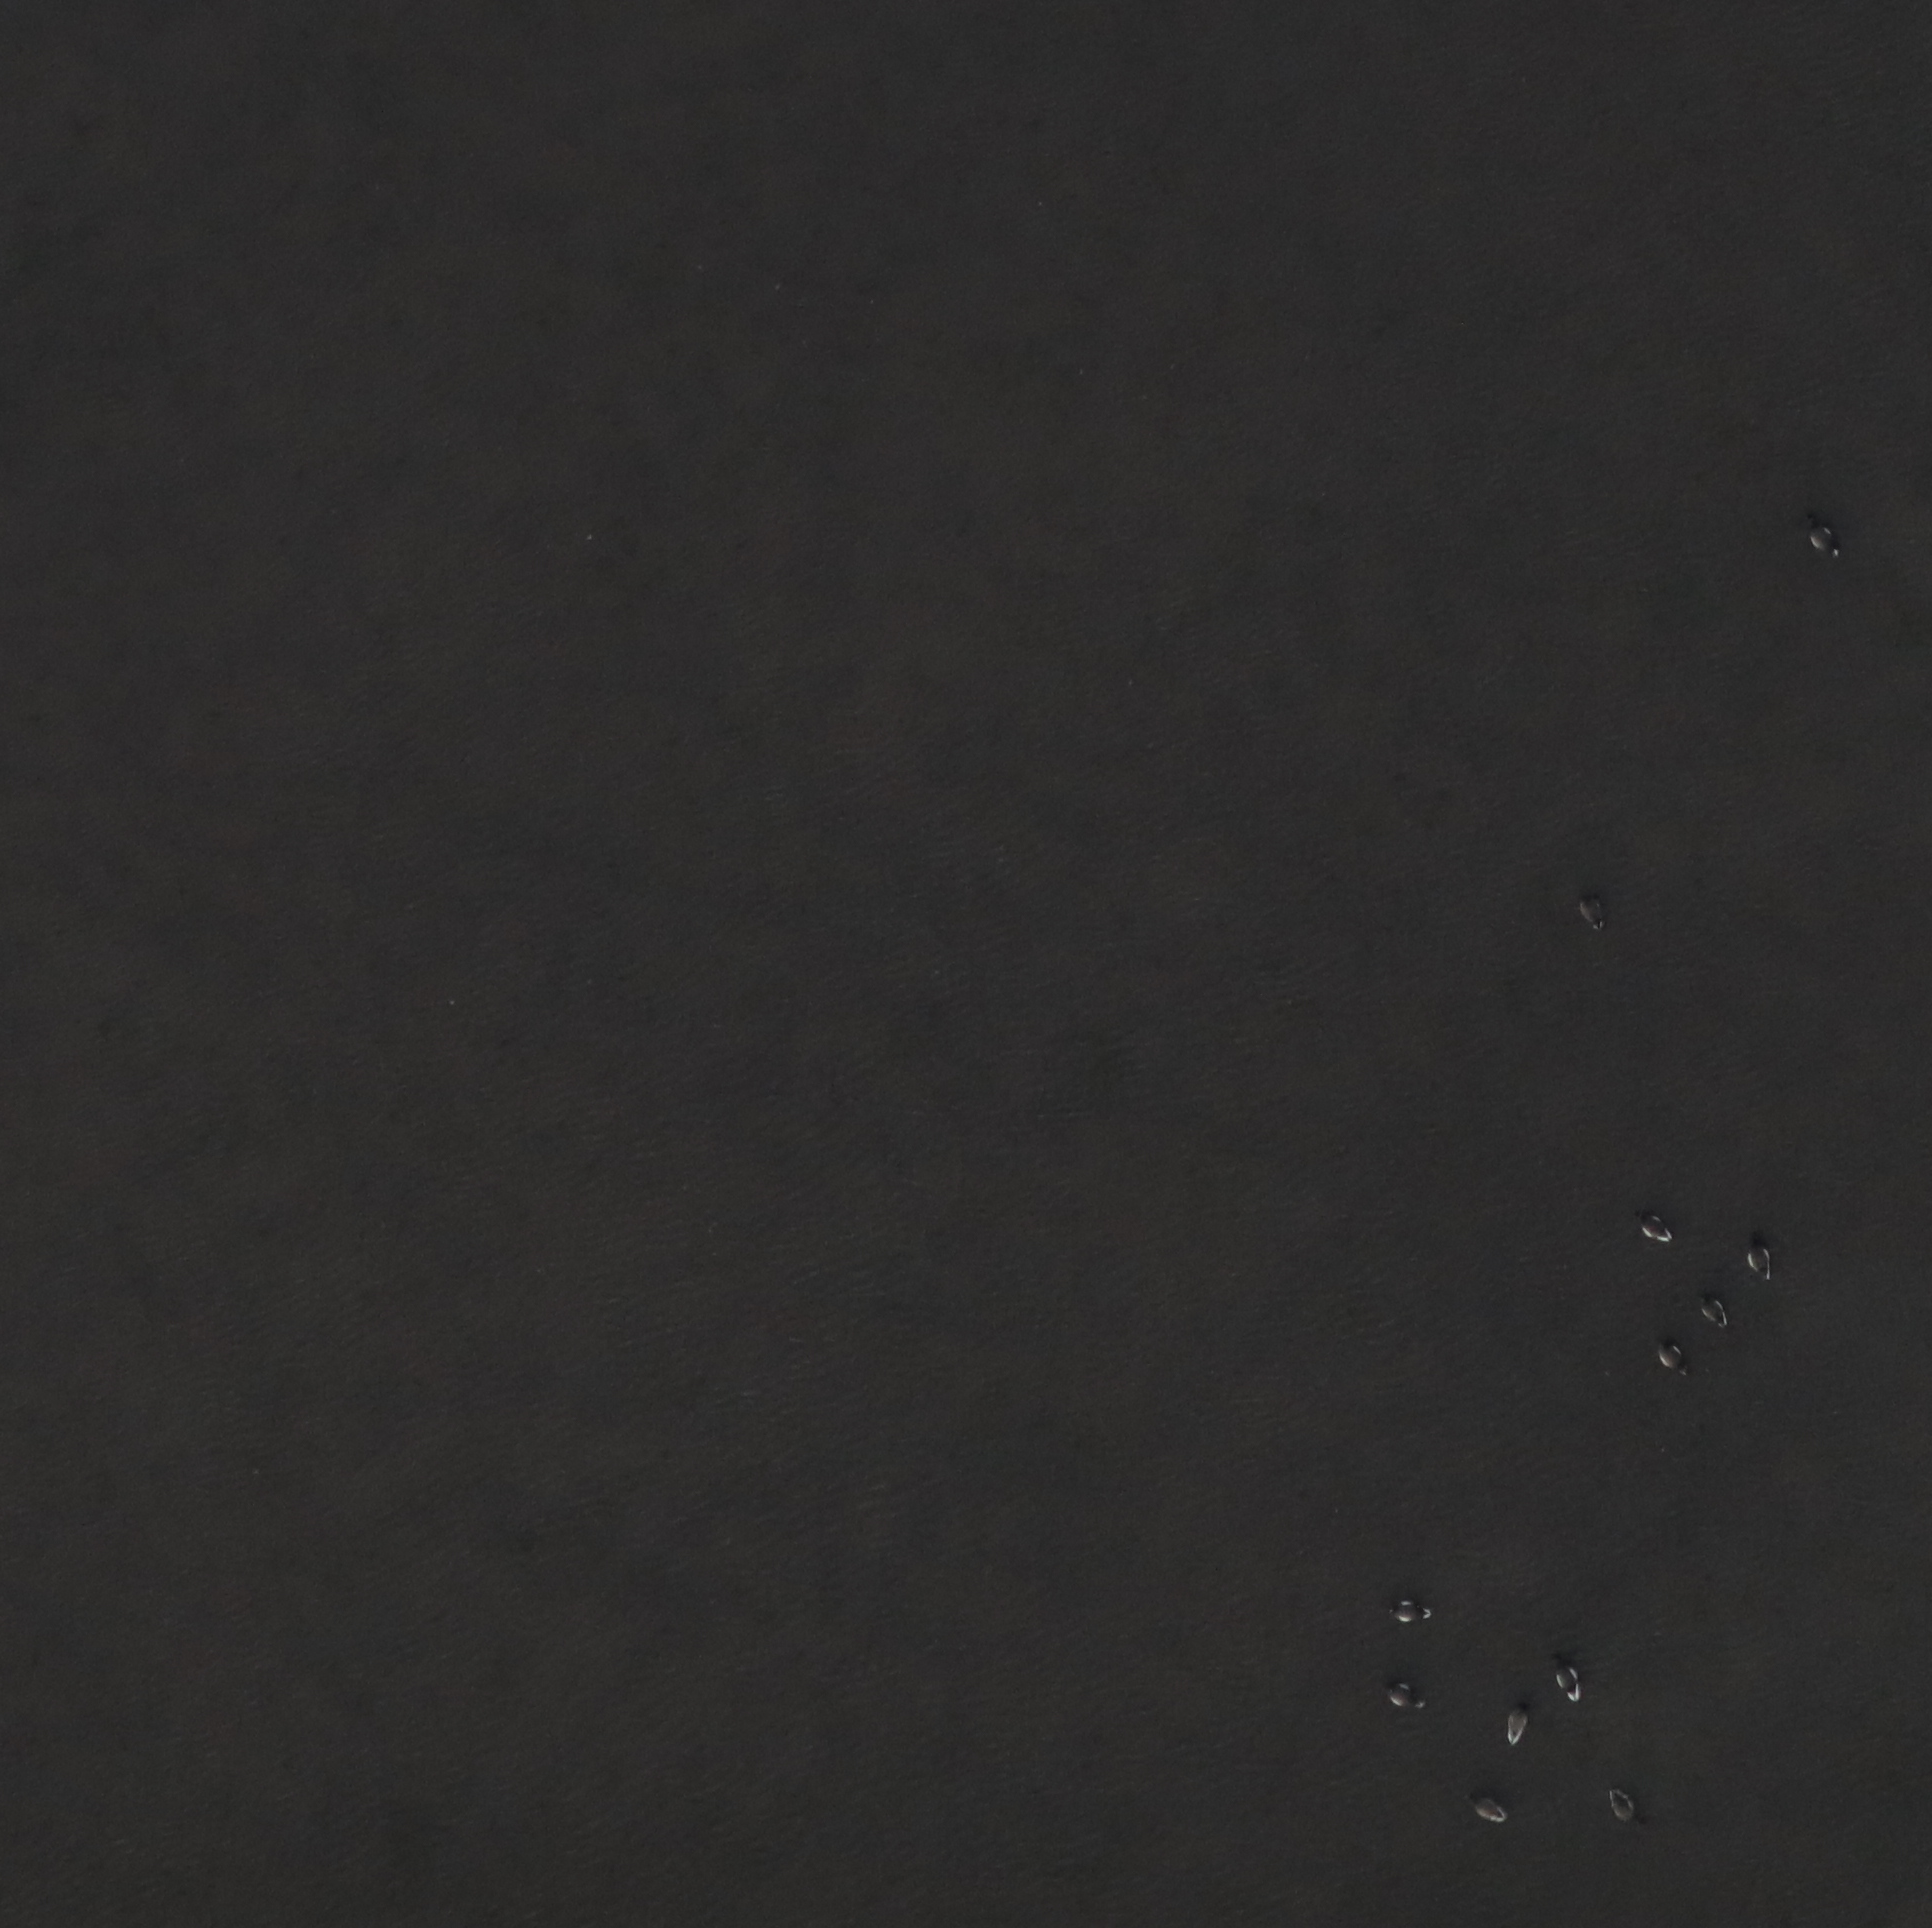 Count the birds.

12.